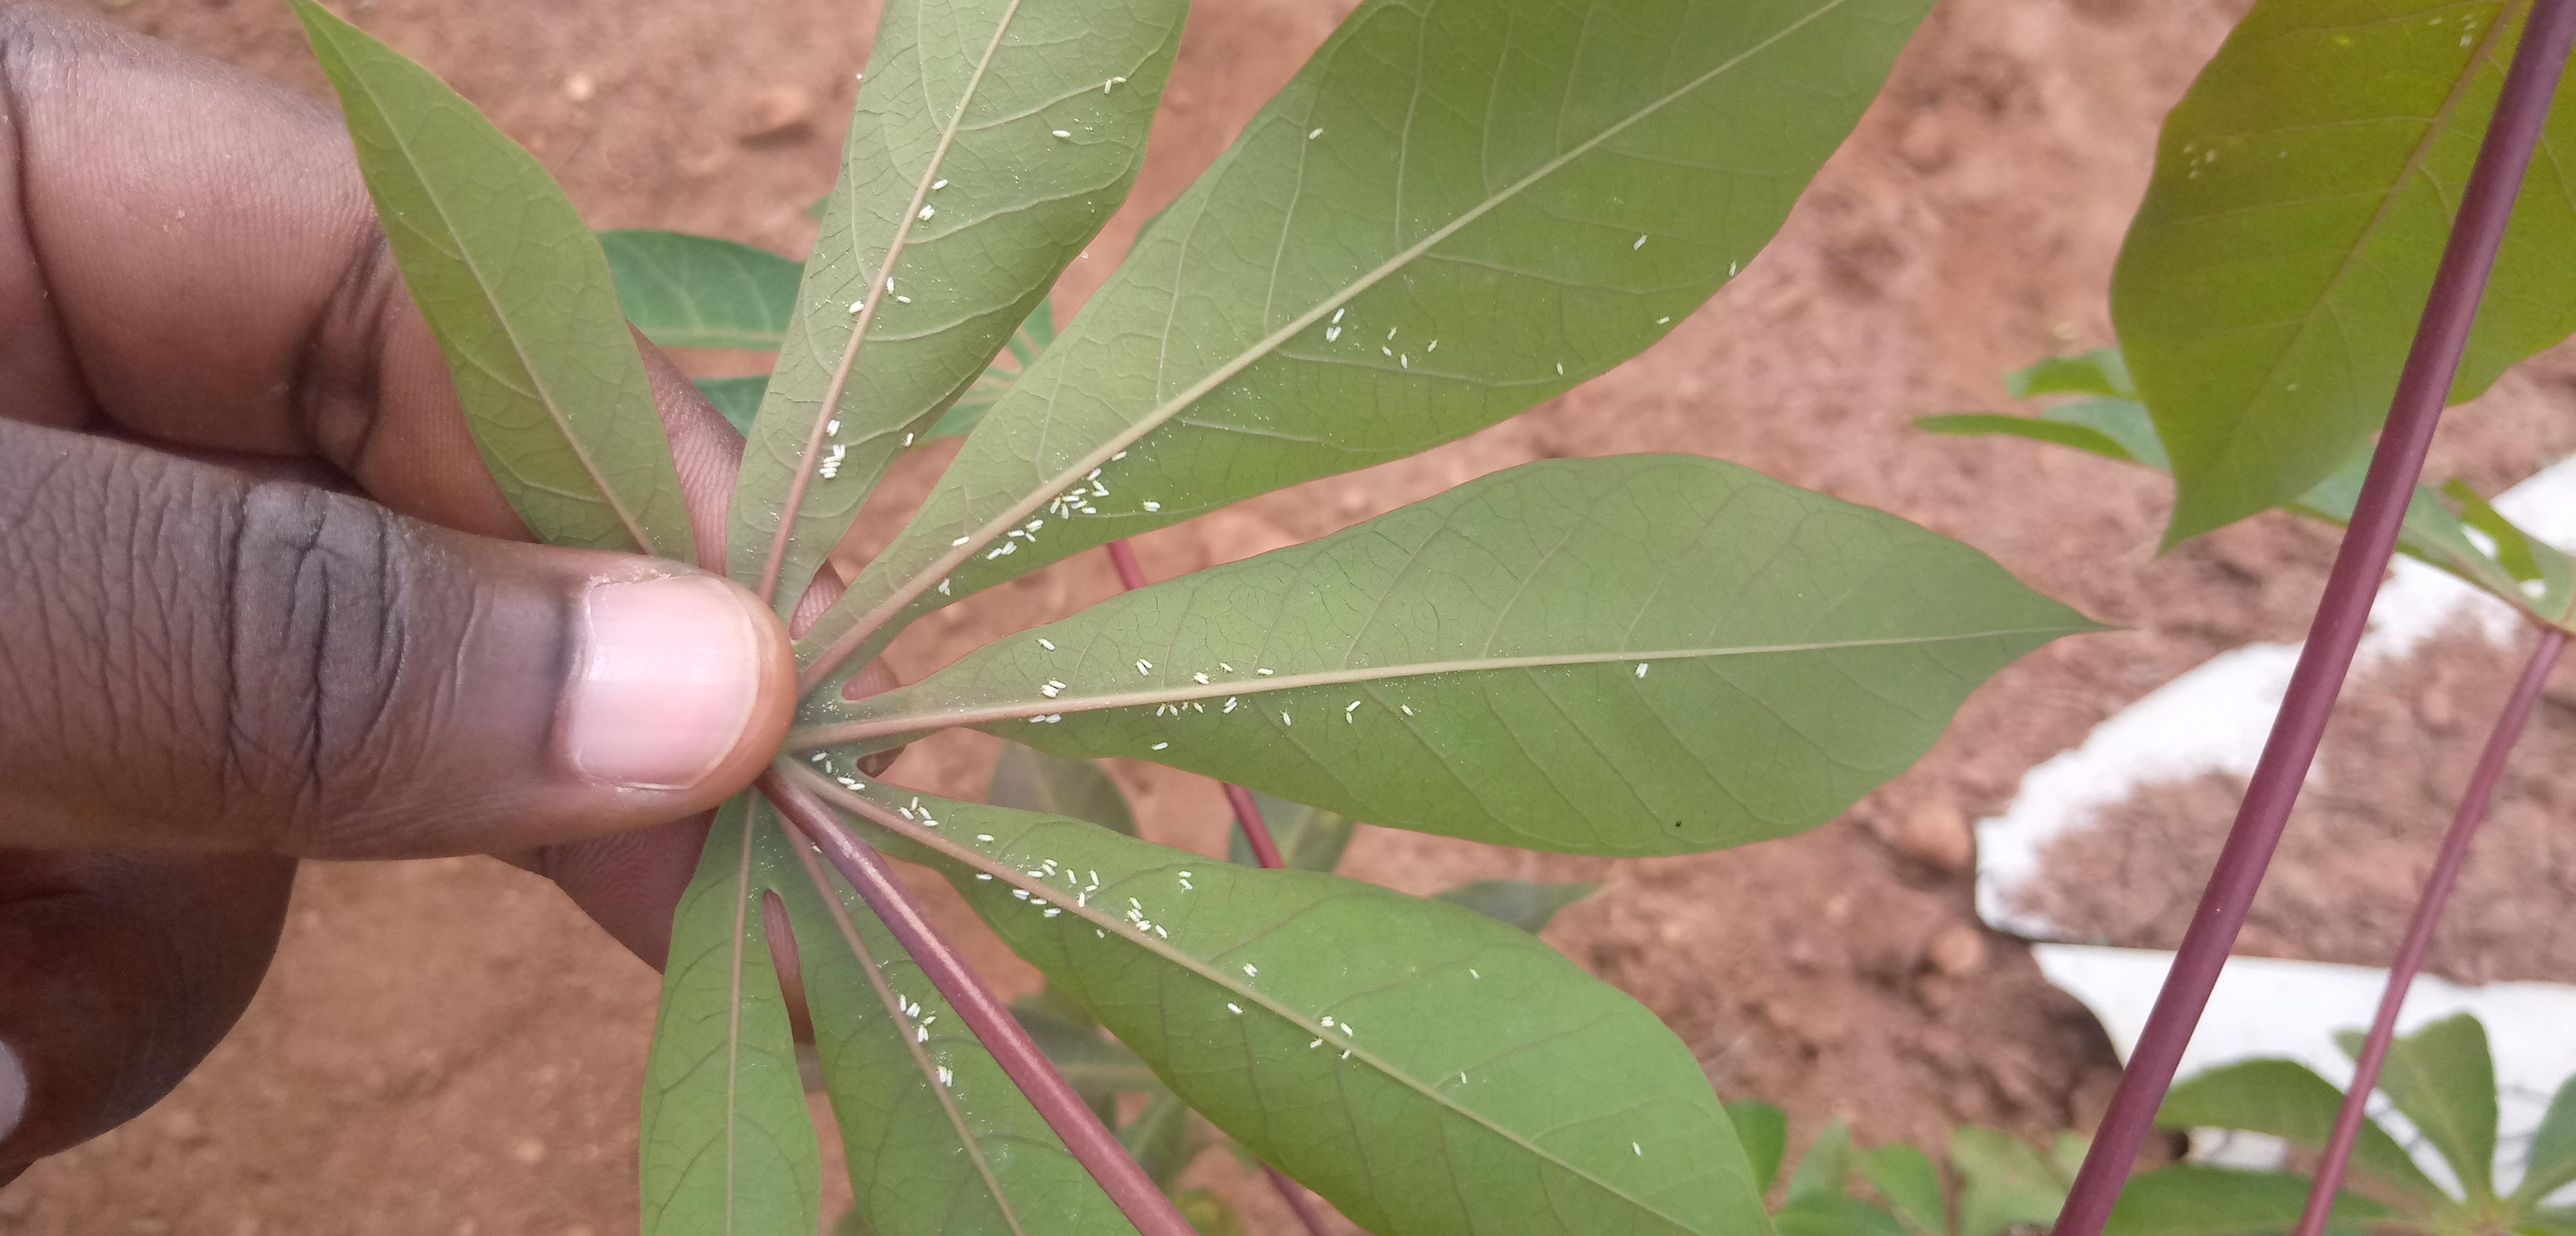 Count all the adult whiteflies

122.